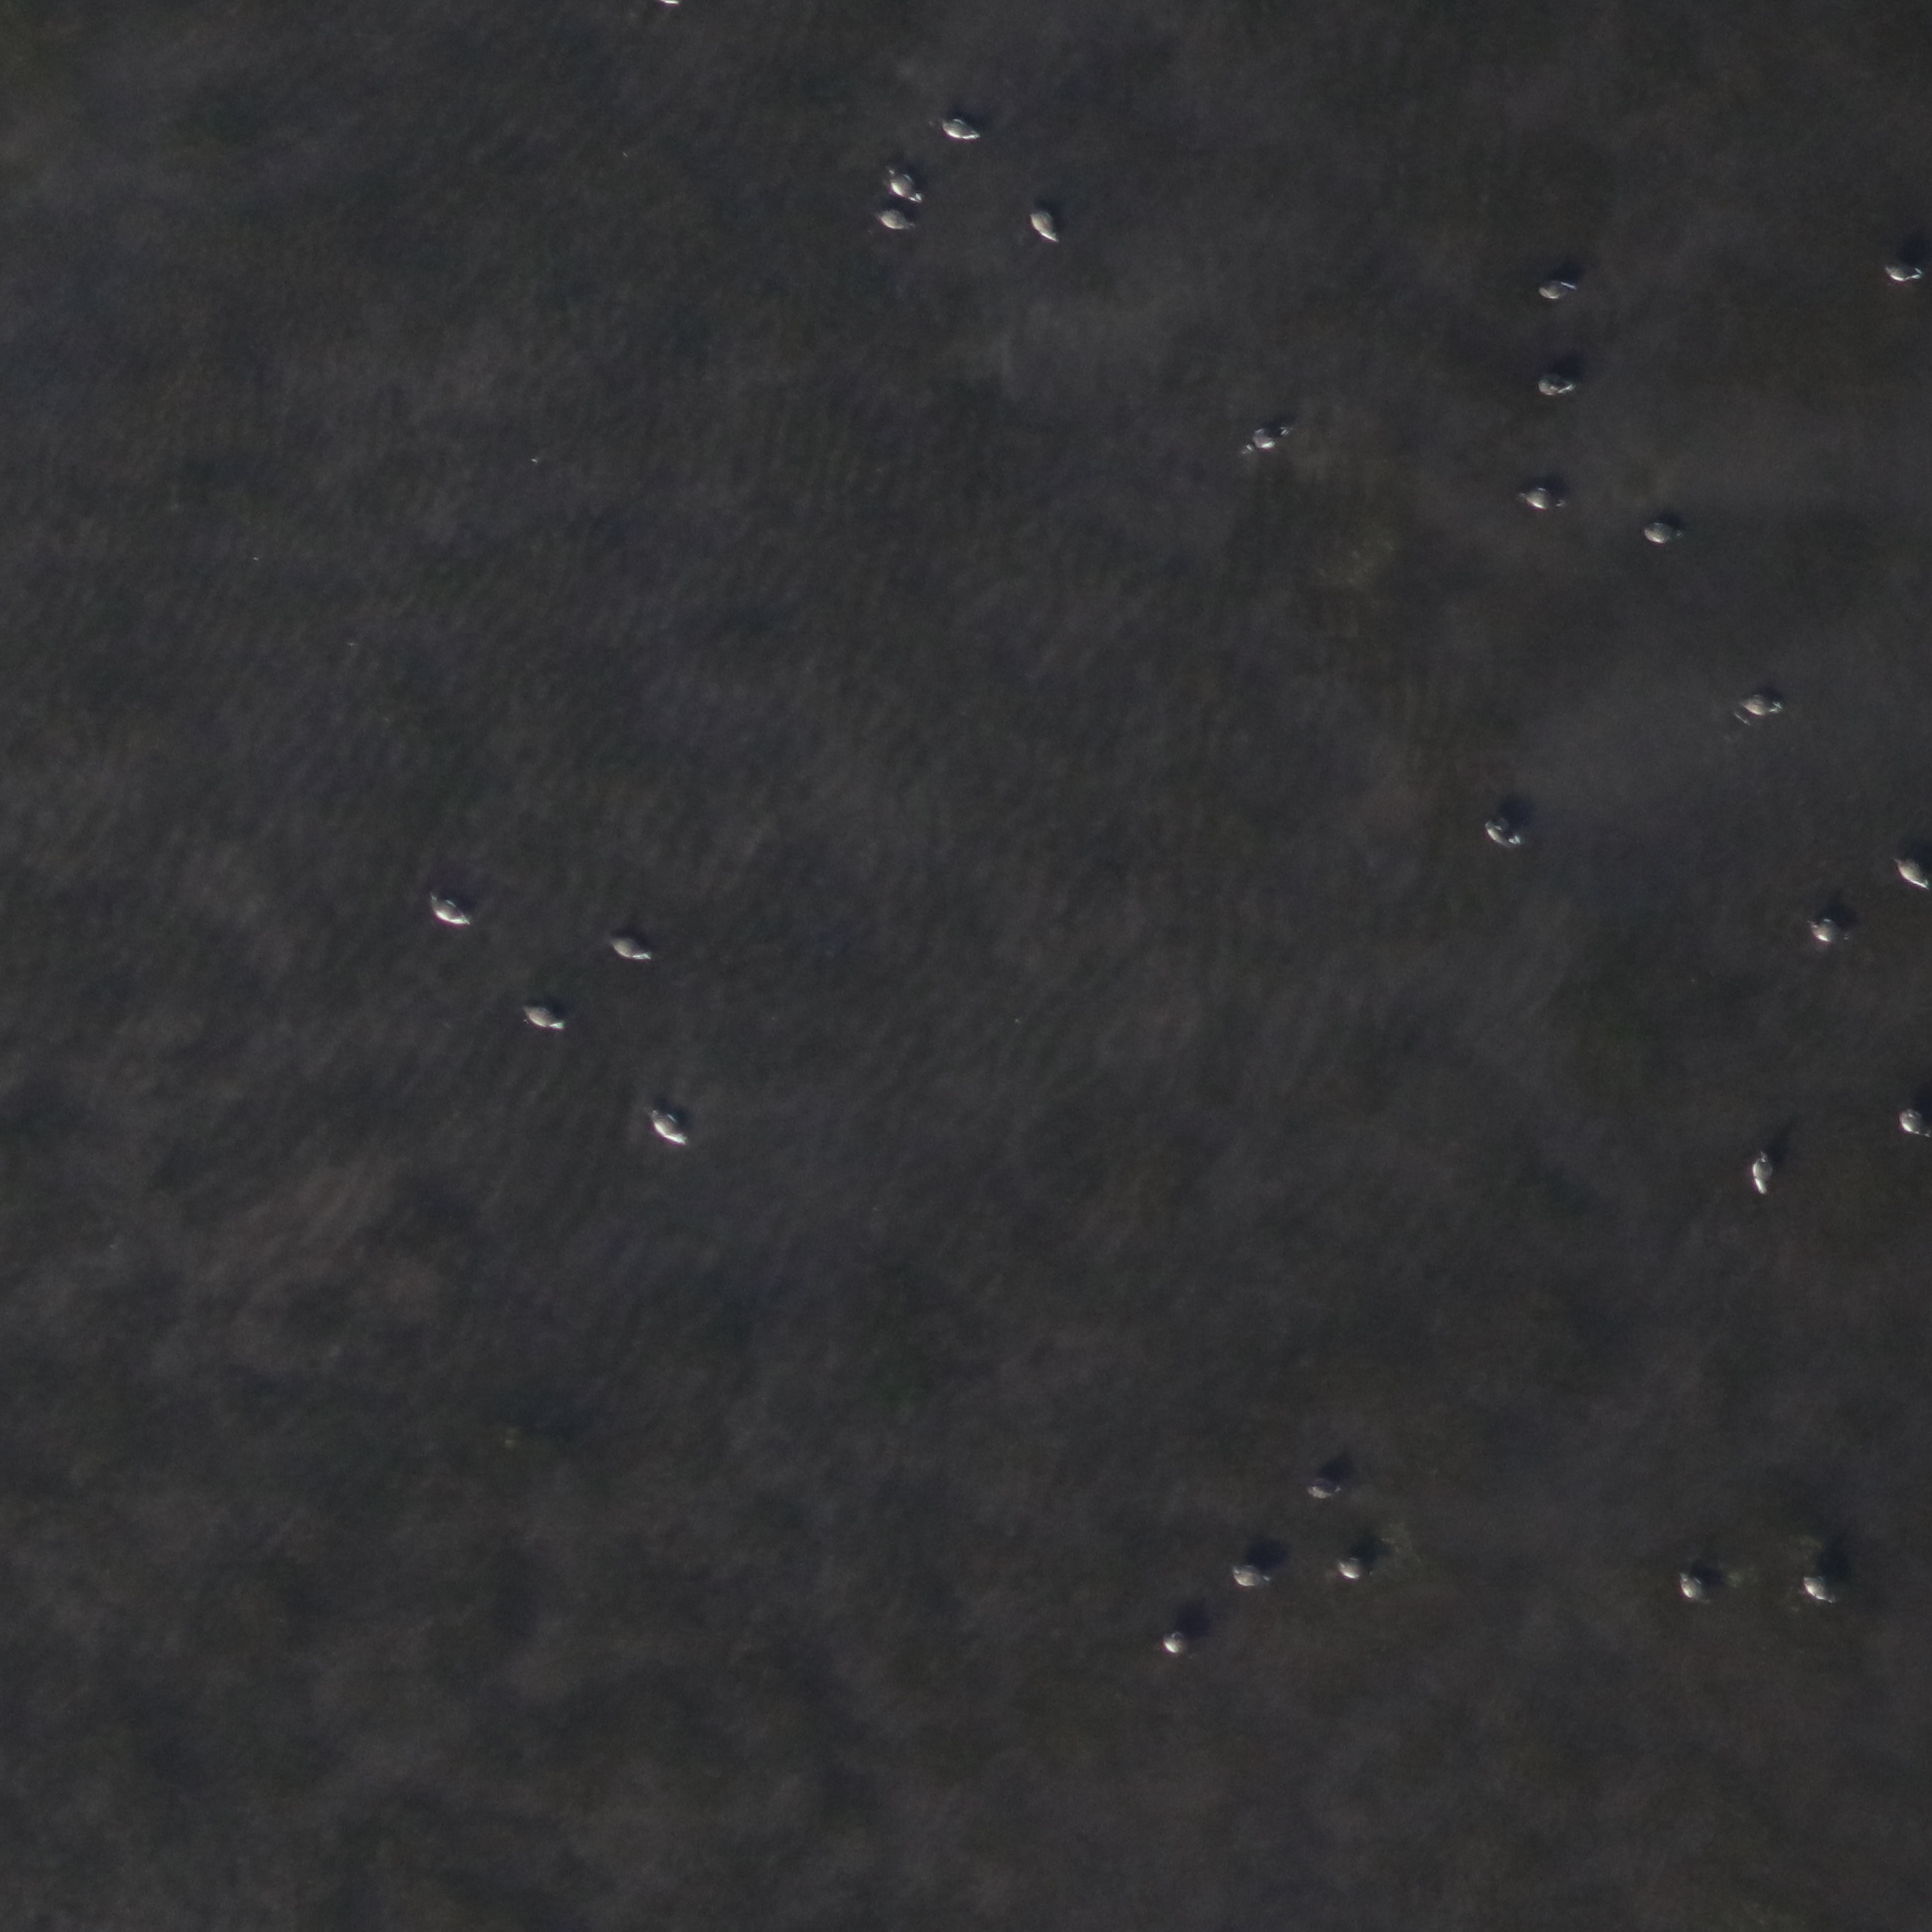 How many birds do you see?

26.